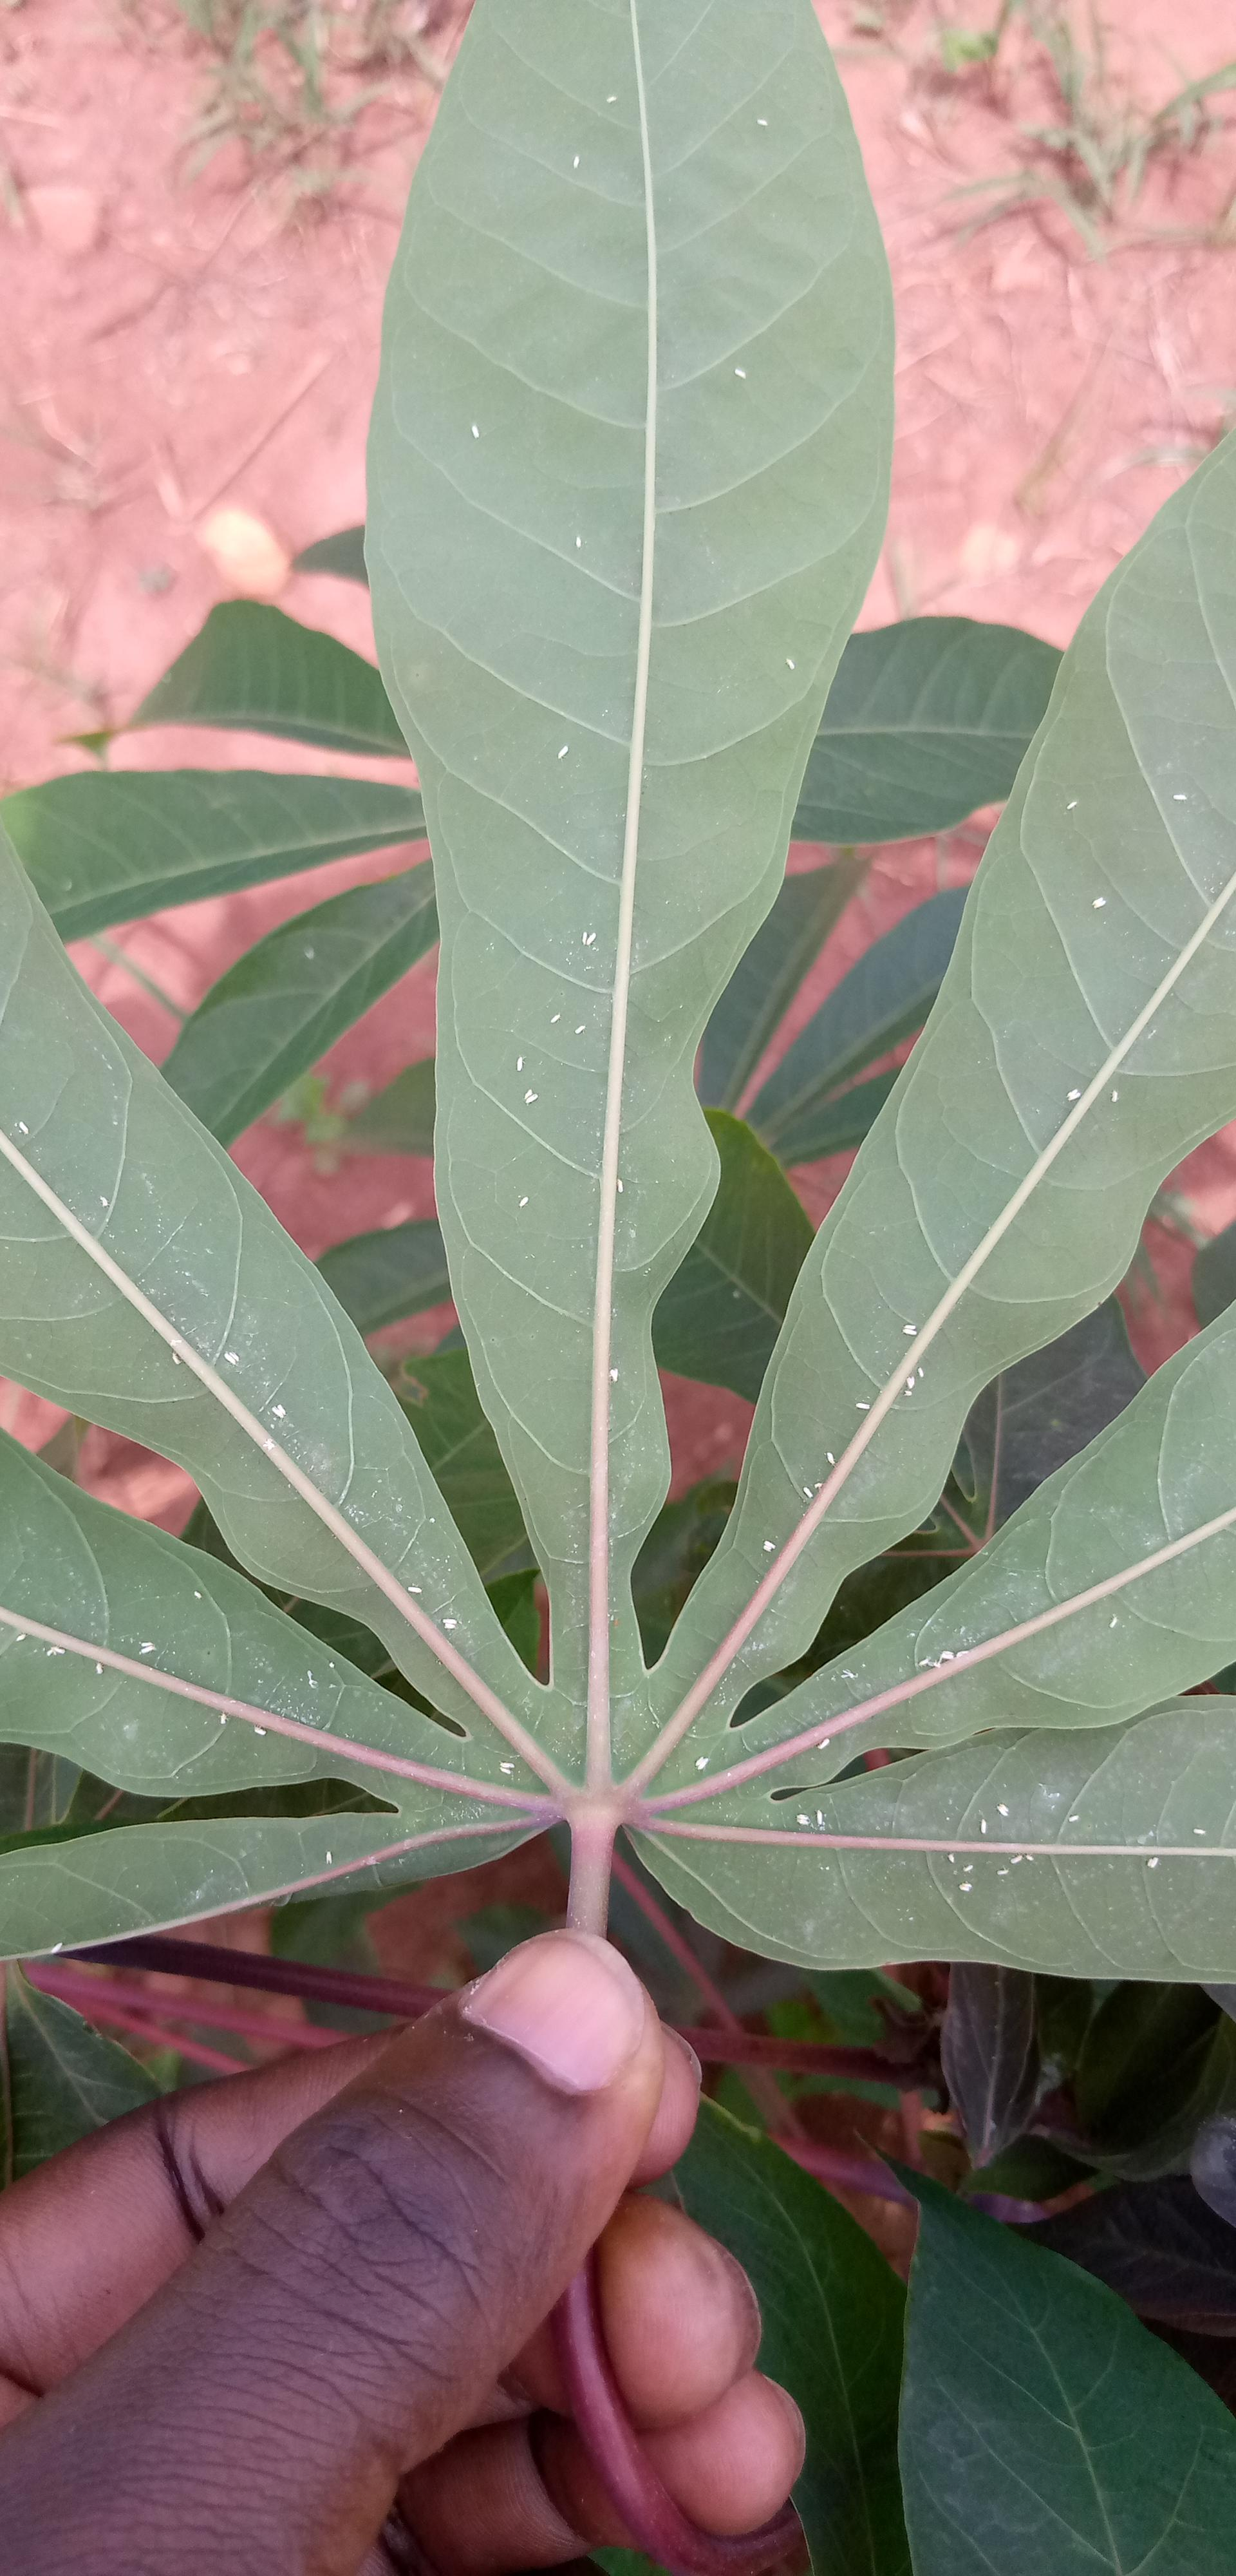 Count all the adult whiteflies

82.